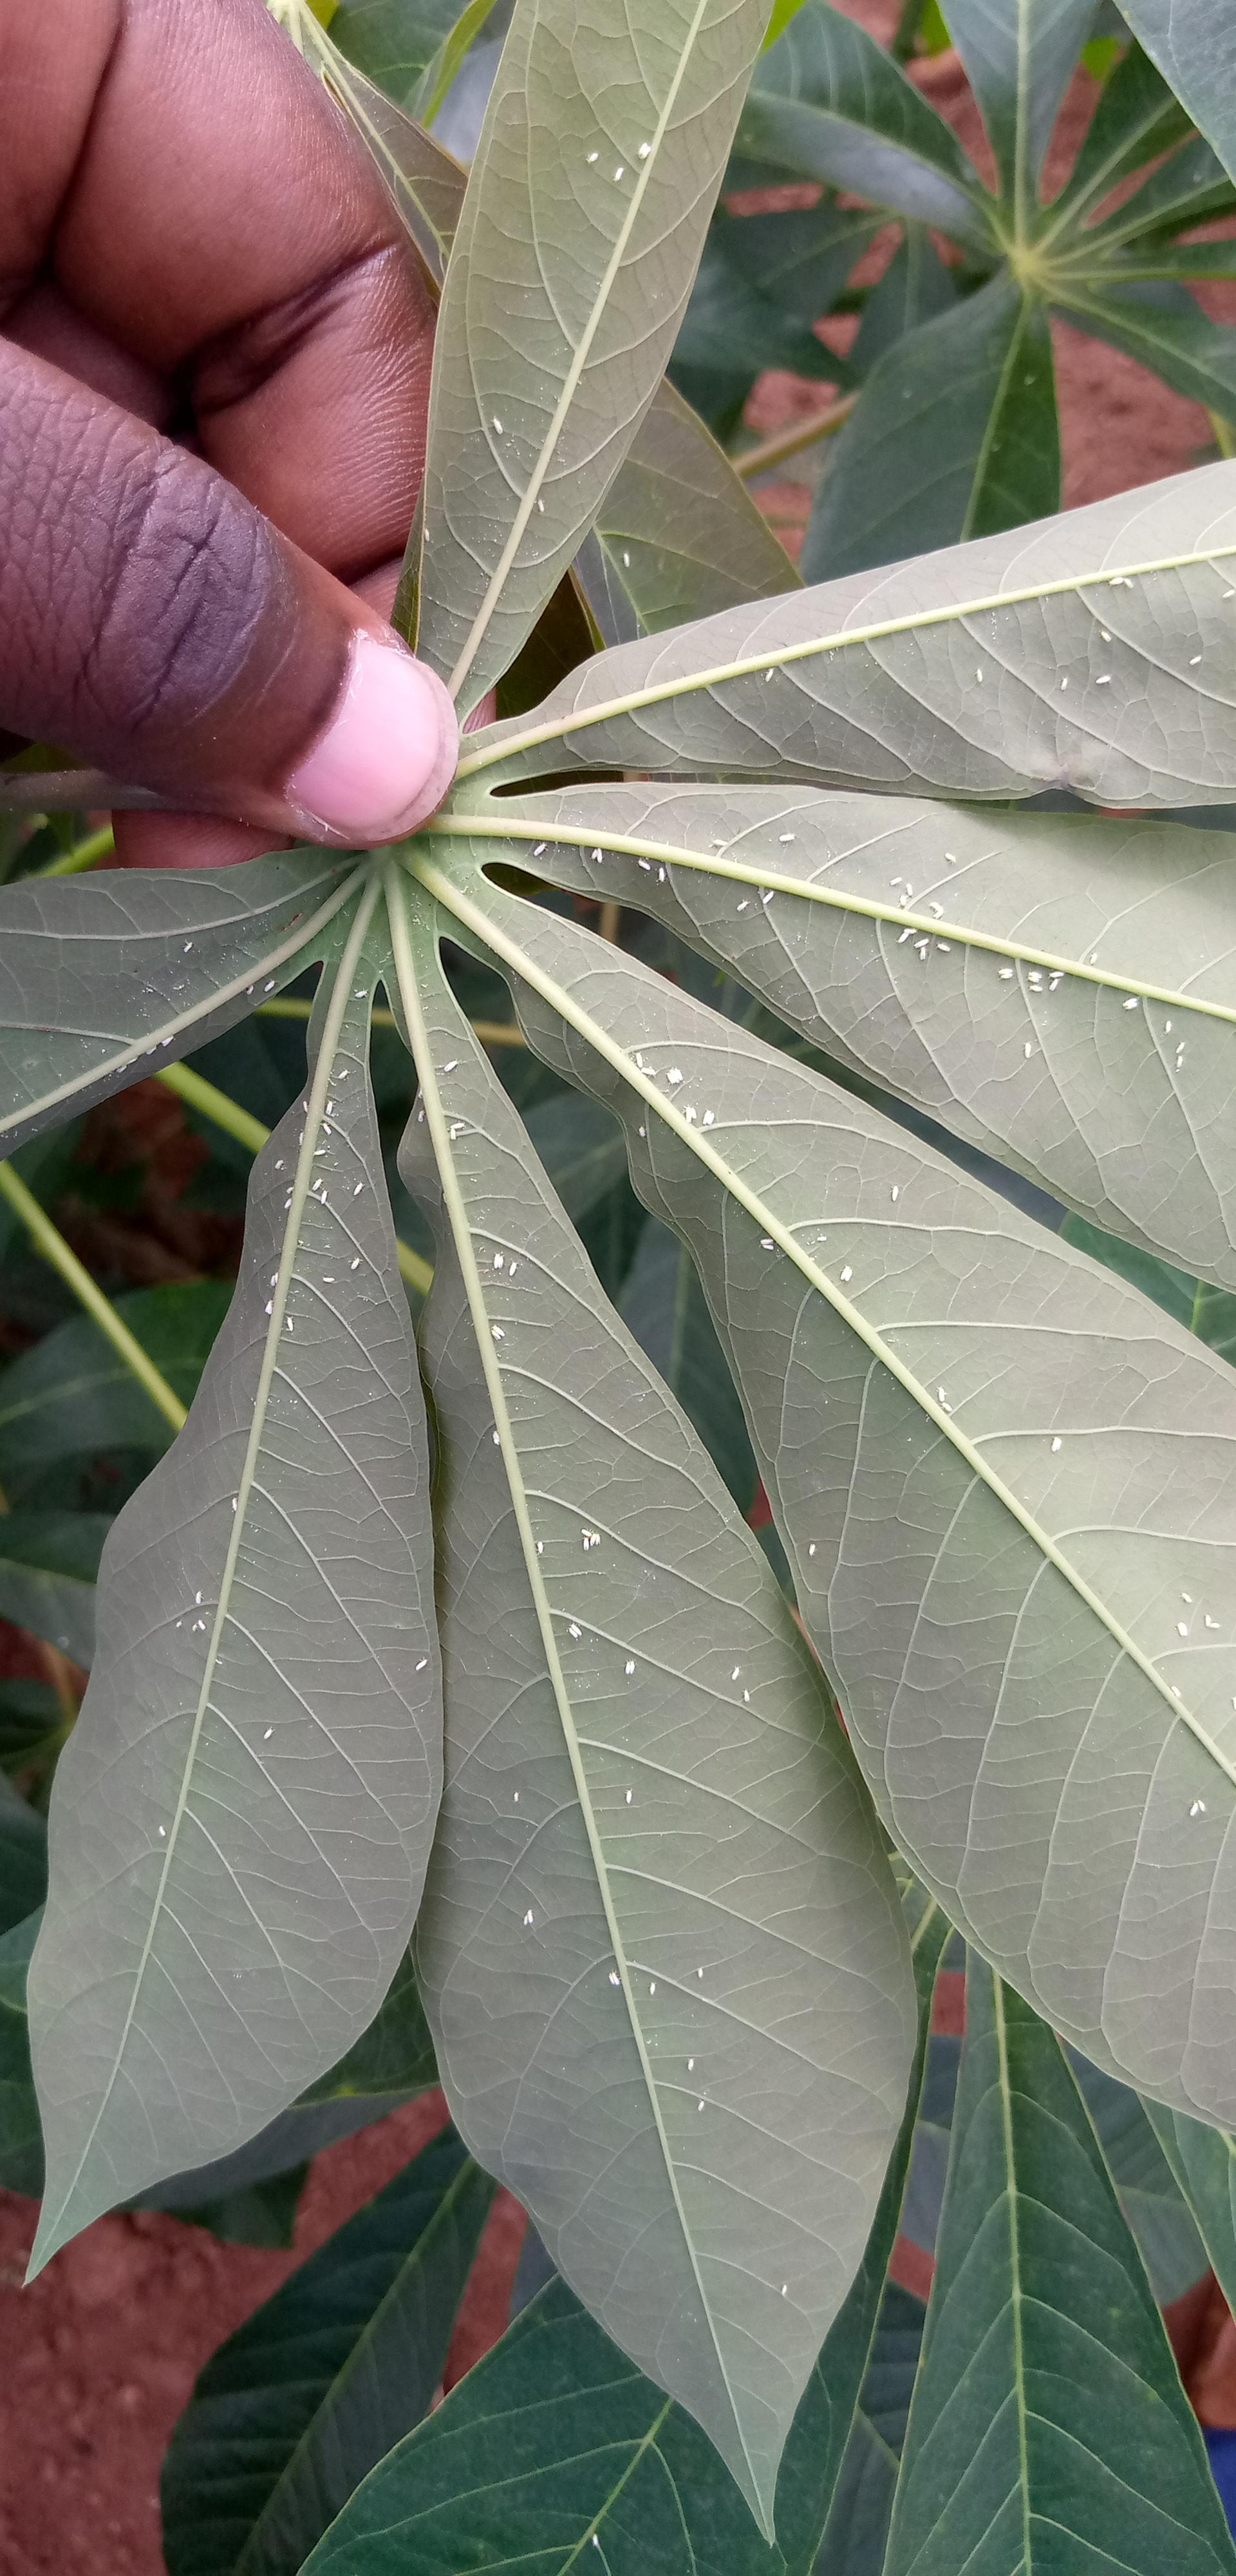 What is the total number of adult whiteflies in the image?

122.